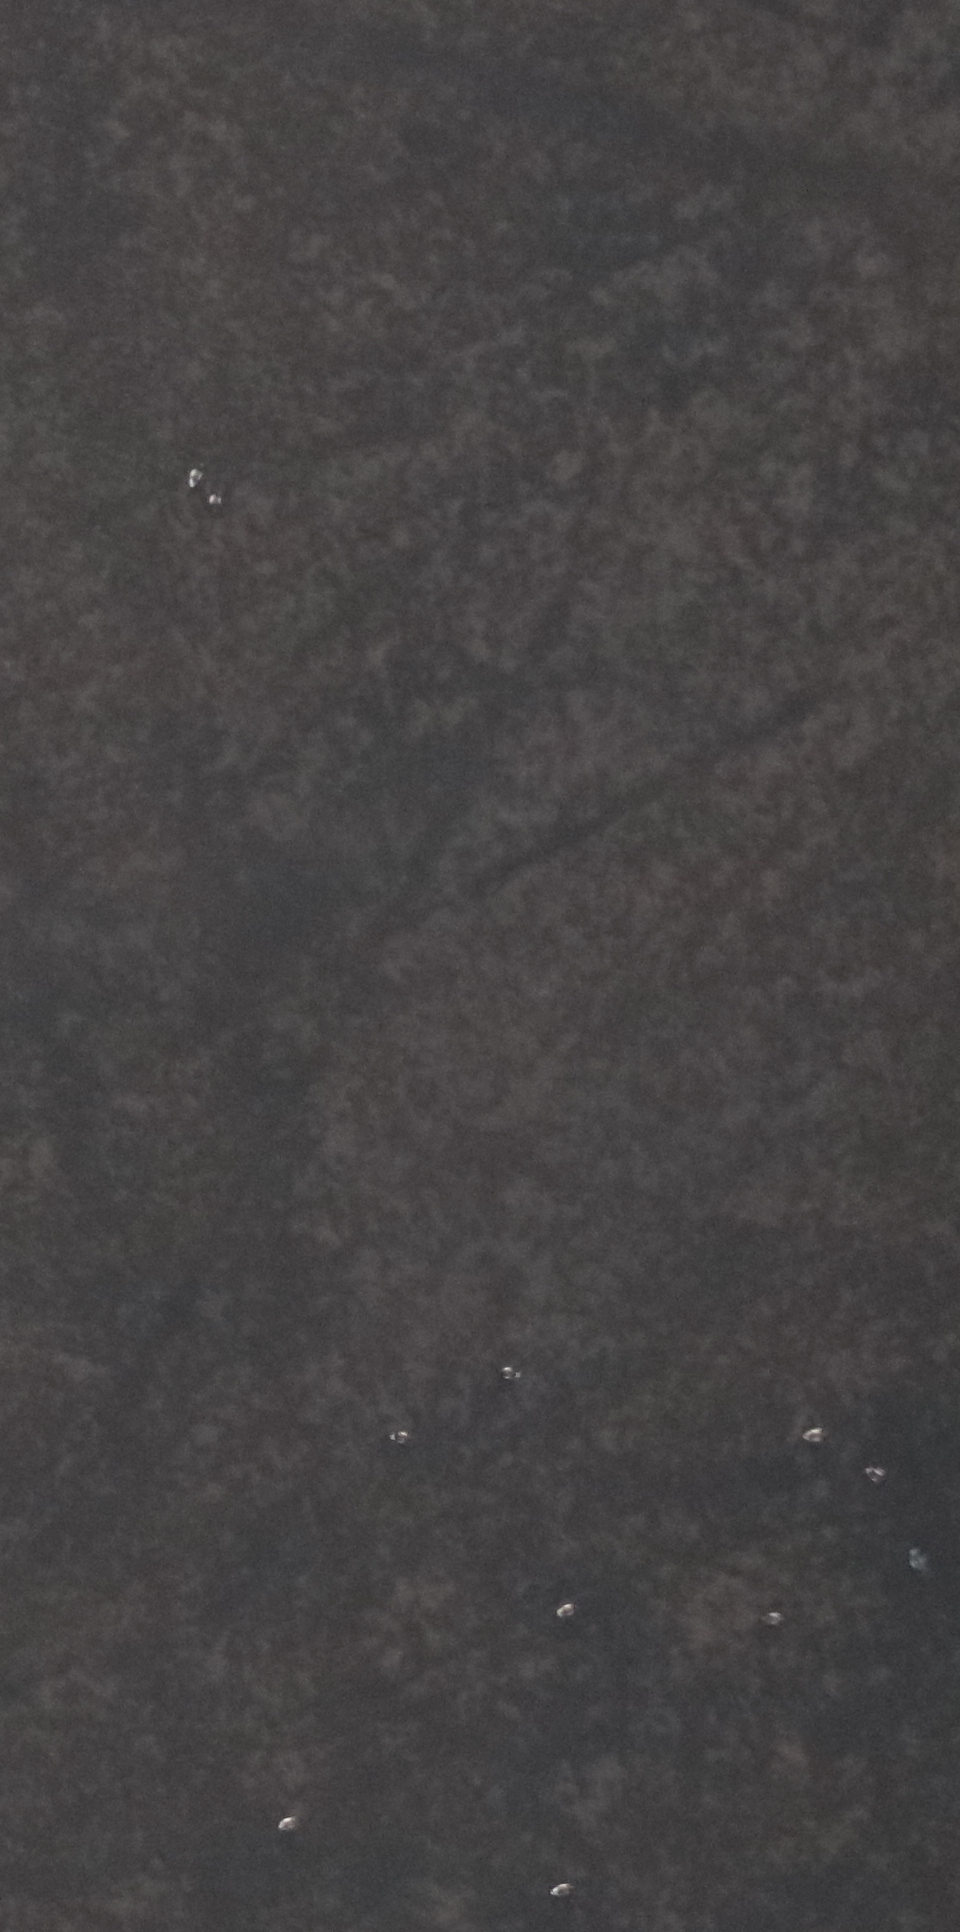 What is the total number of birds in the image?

11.